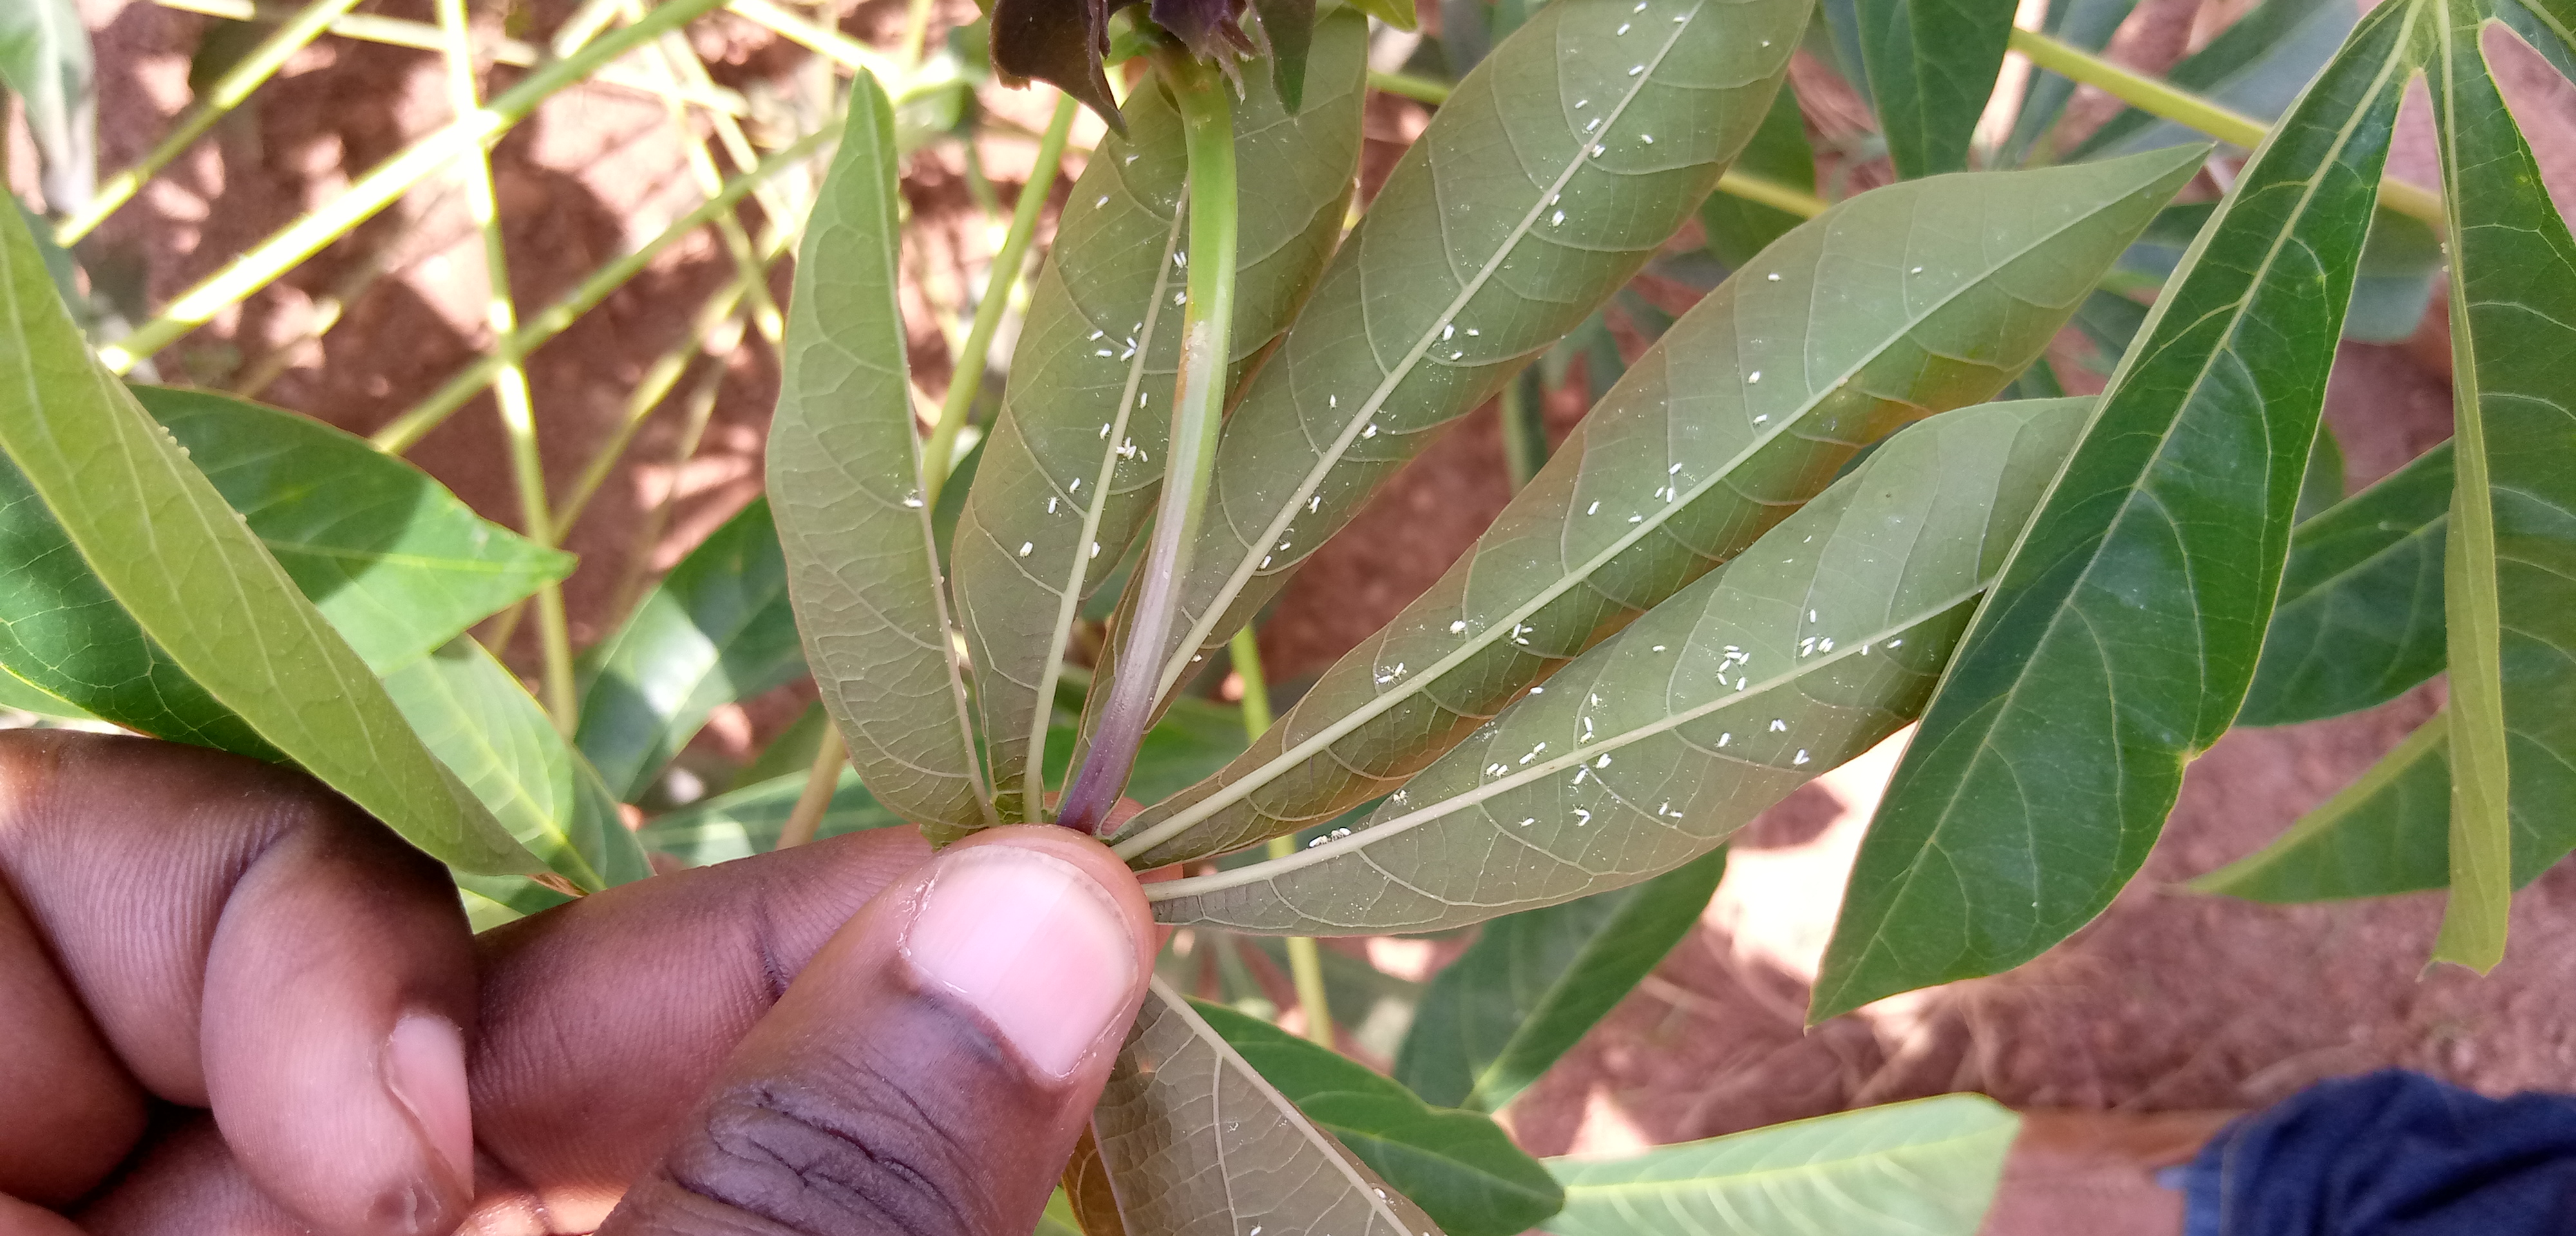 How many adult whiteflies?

109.